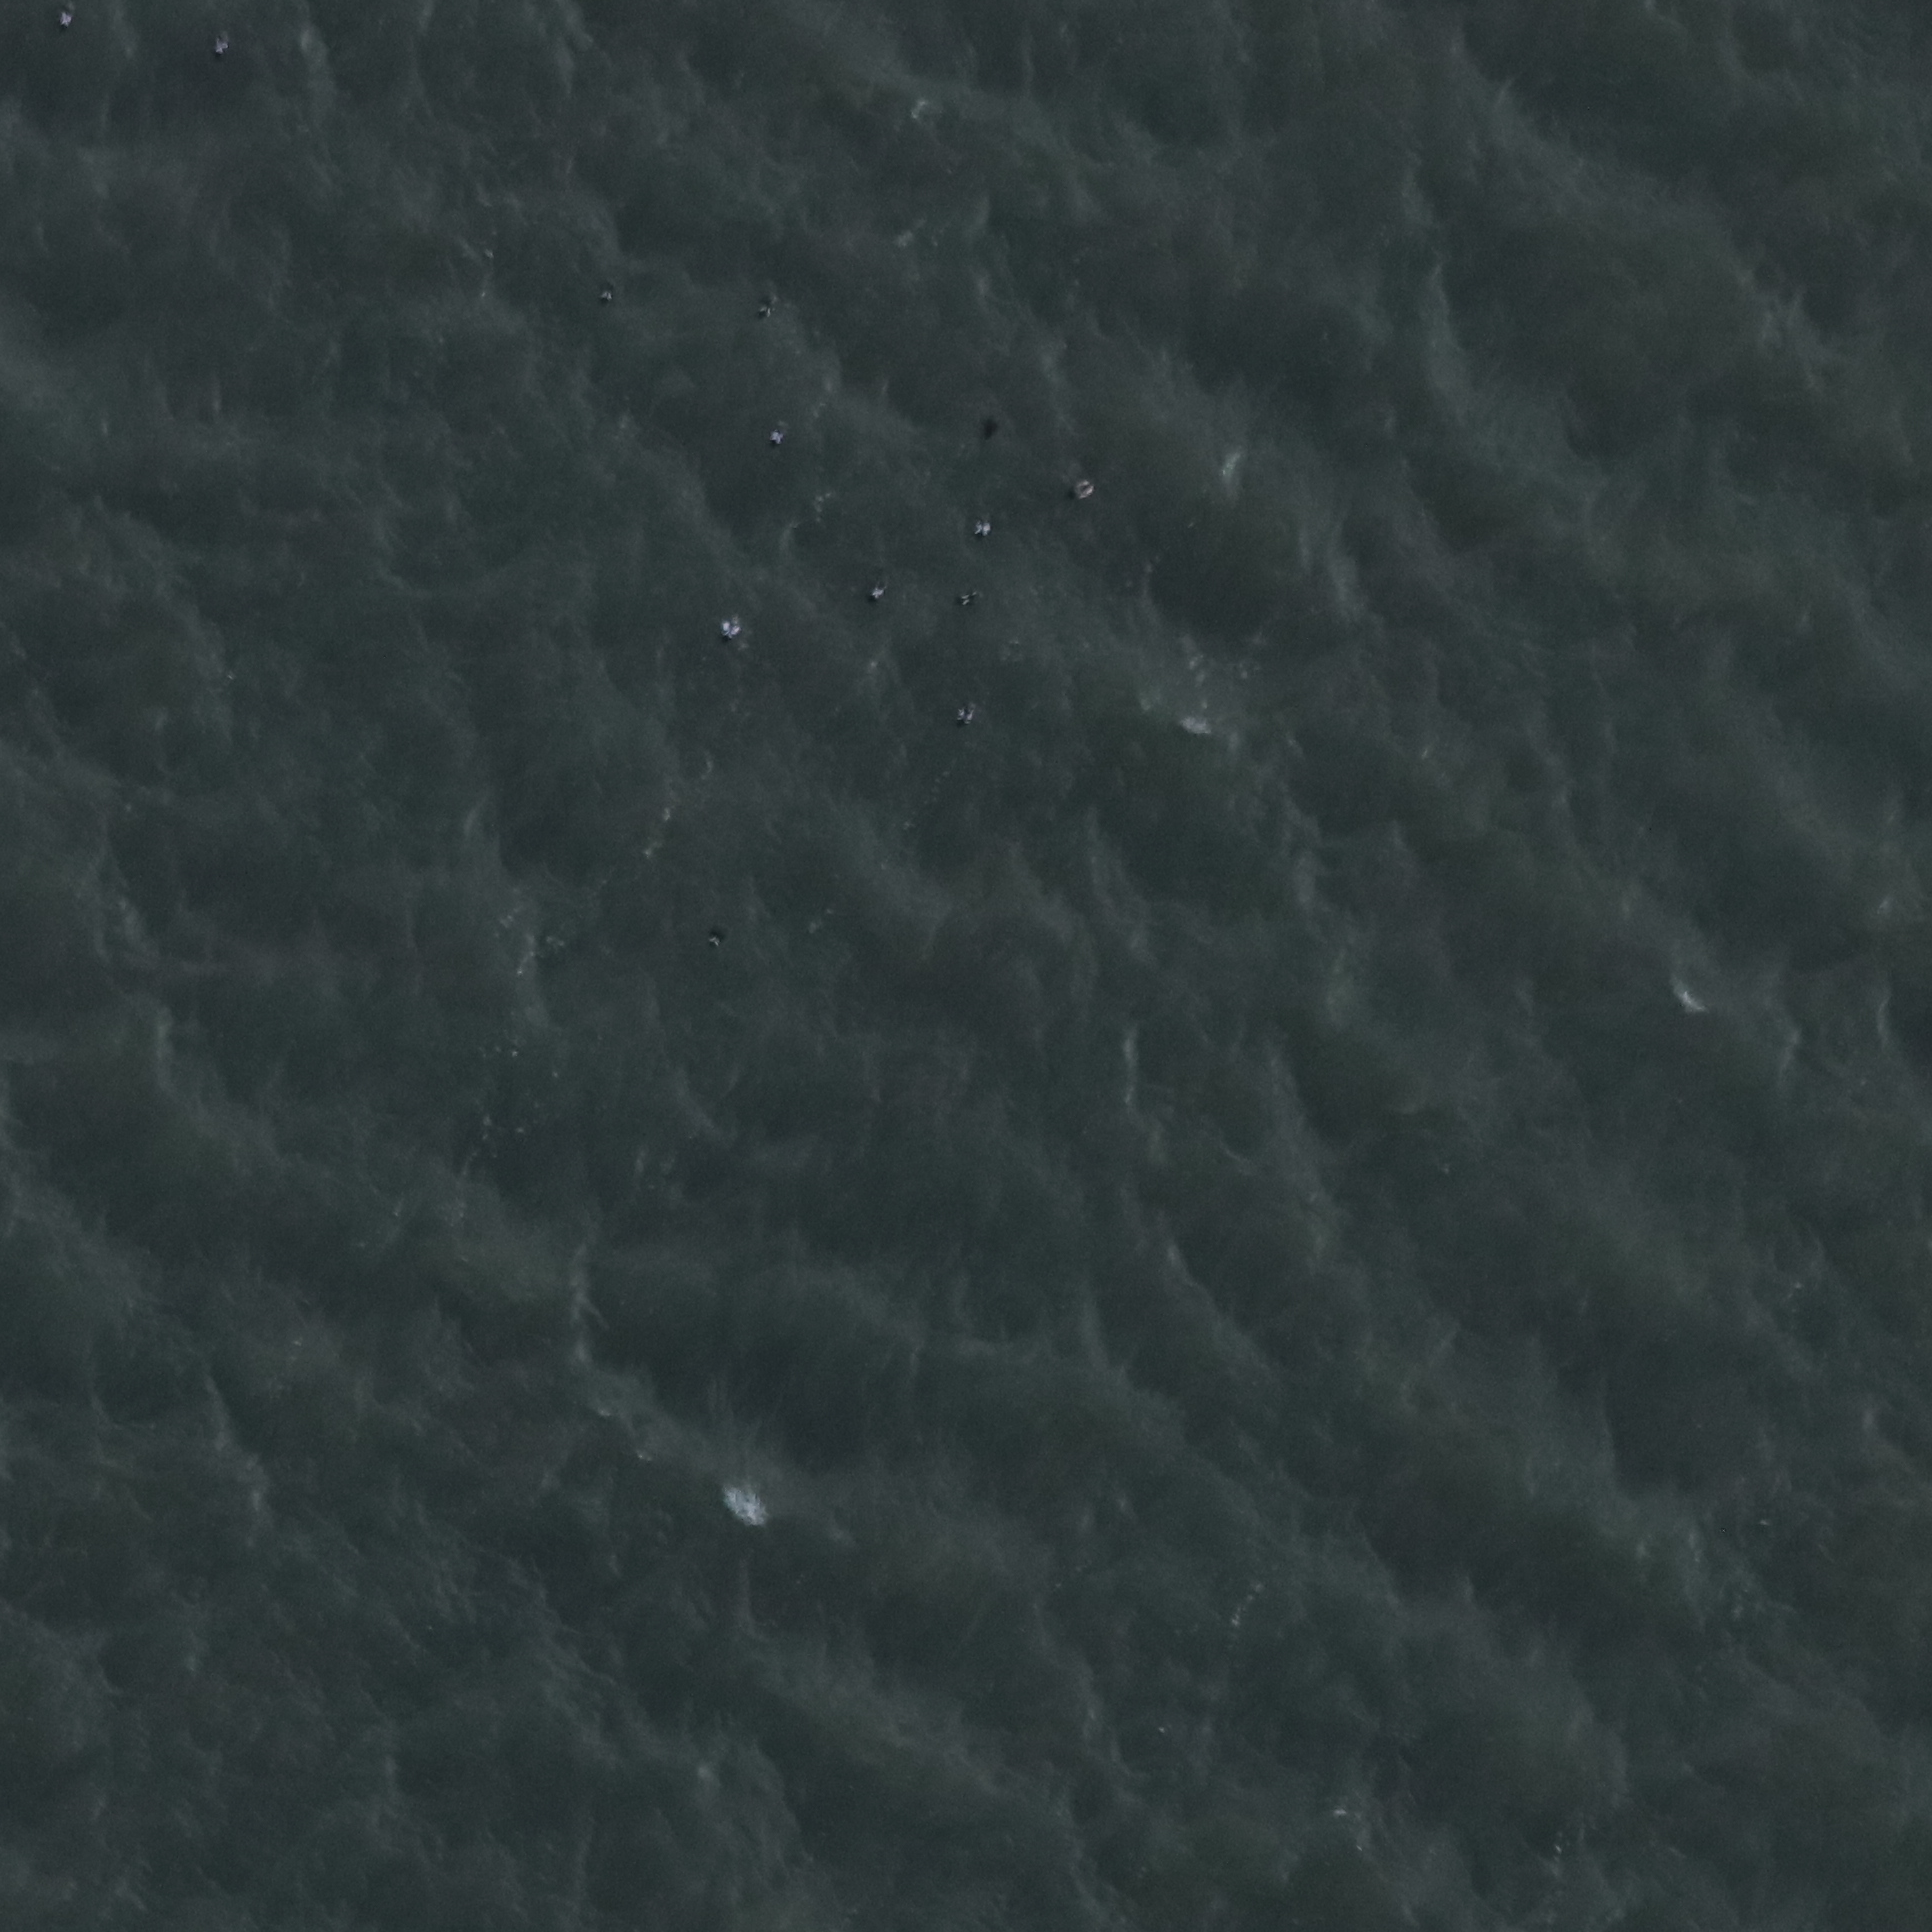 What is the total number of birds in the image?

13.